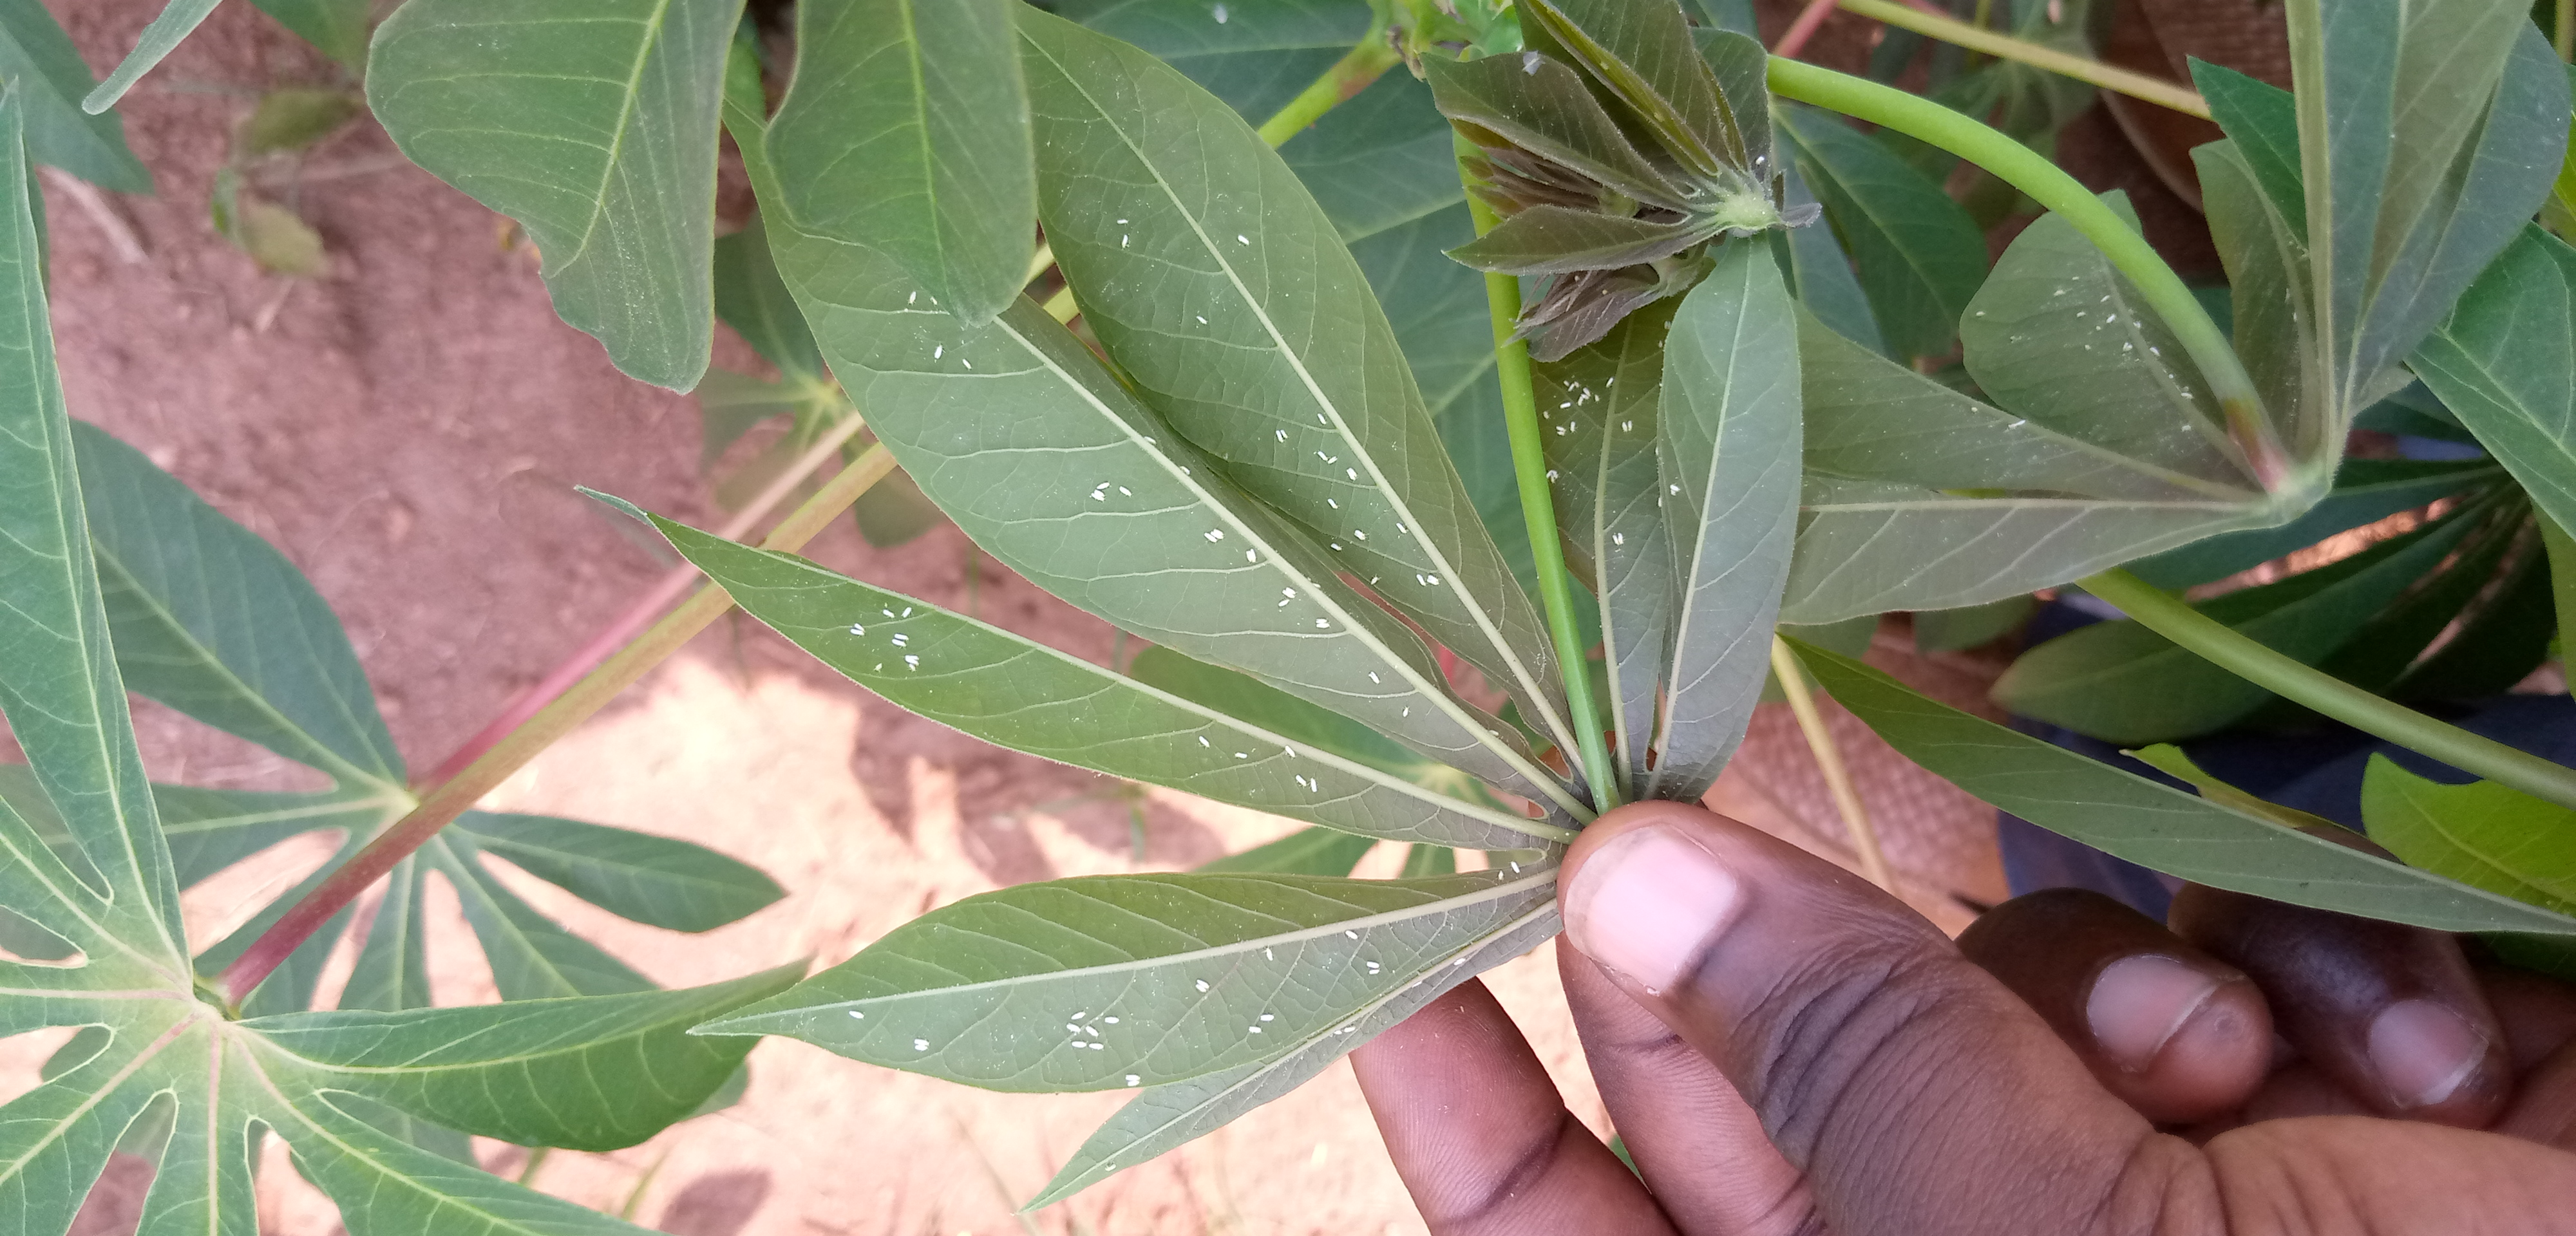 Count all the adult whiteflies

105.